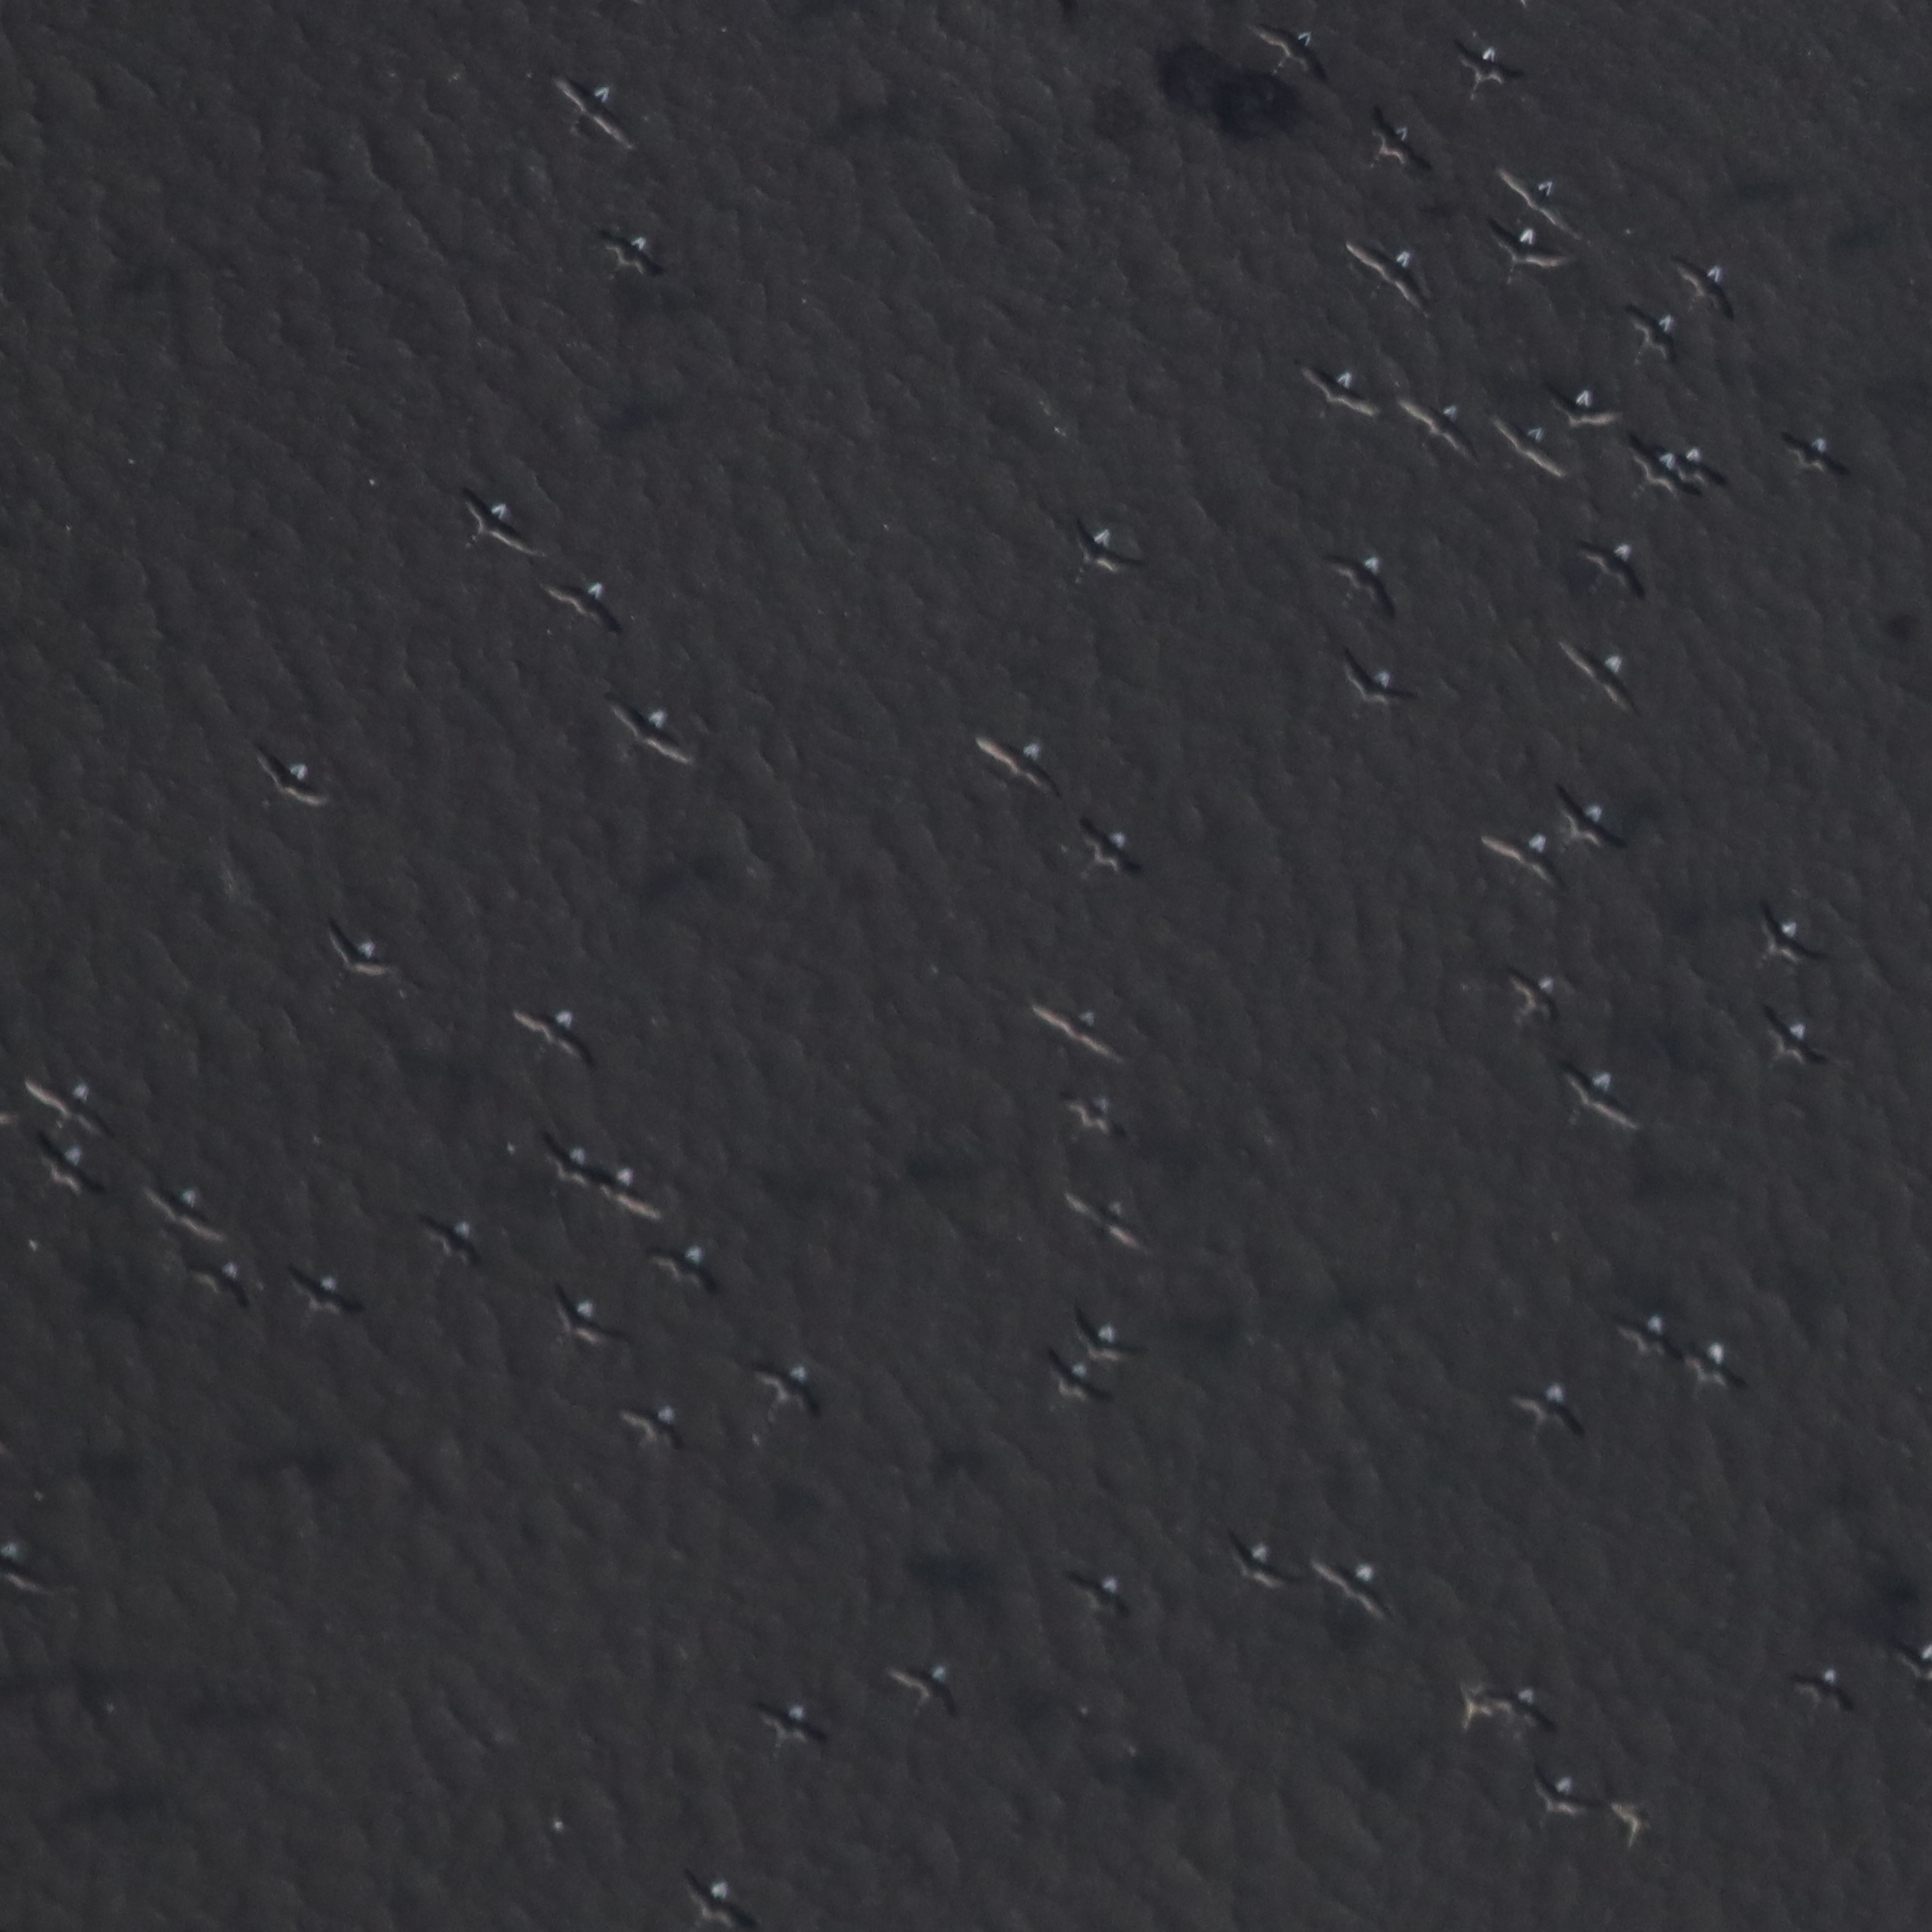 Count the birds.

69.